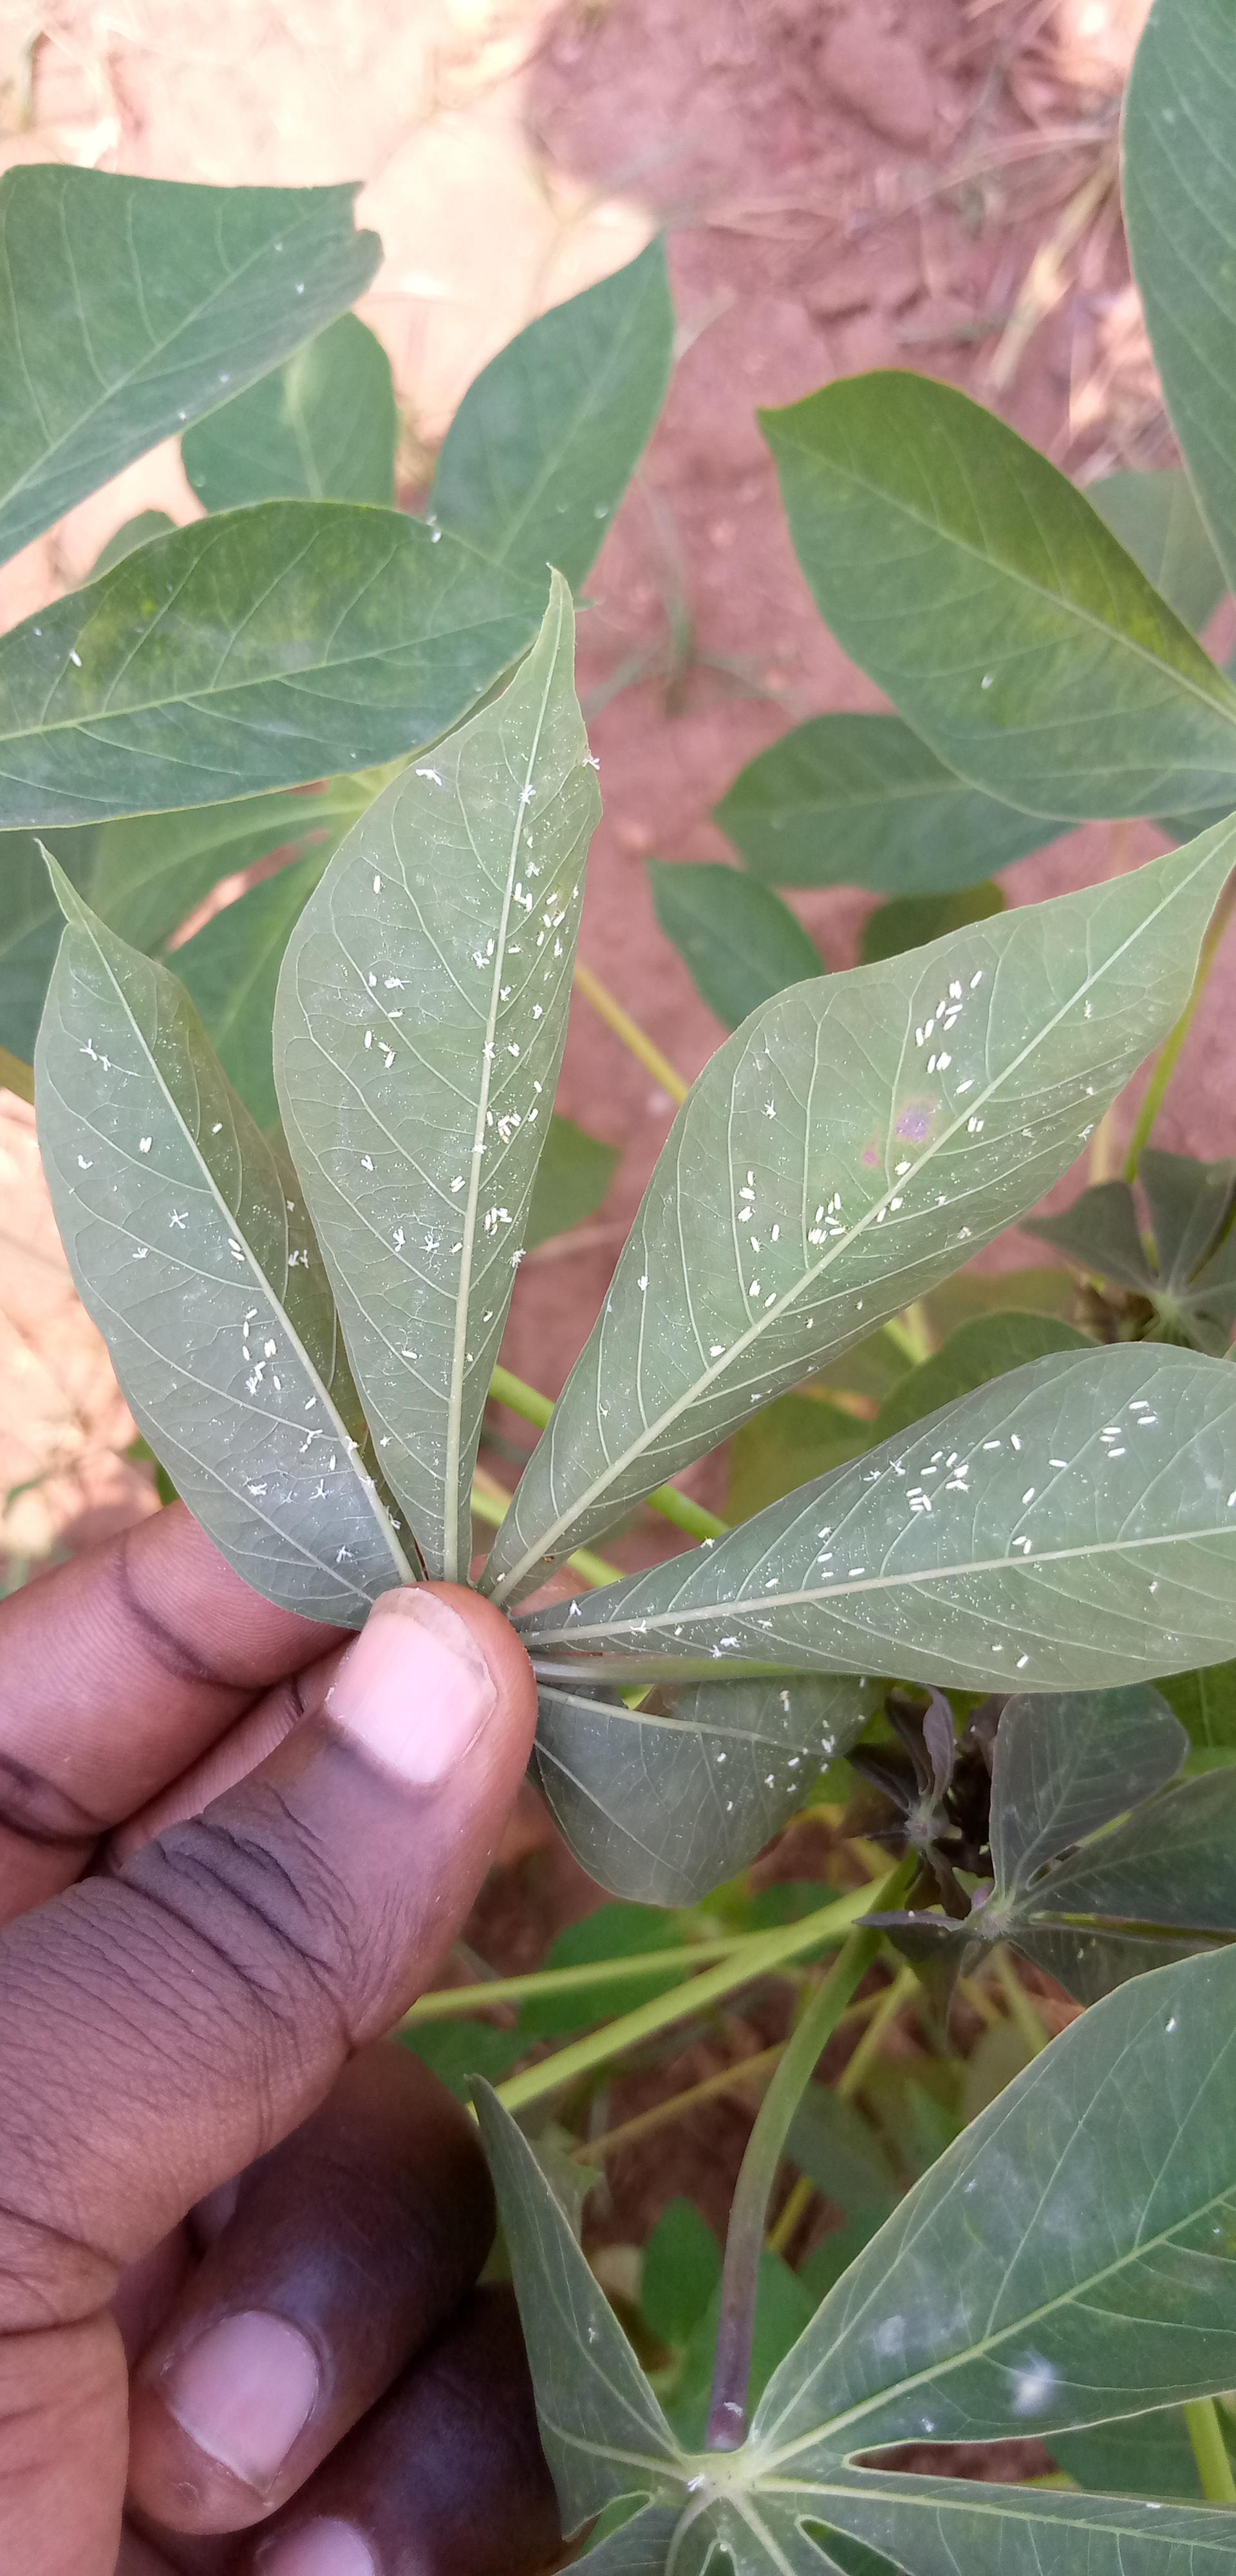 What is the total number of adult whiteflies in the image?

178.